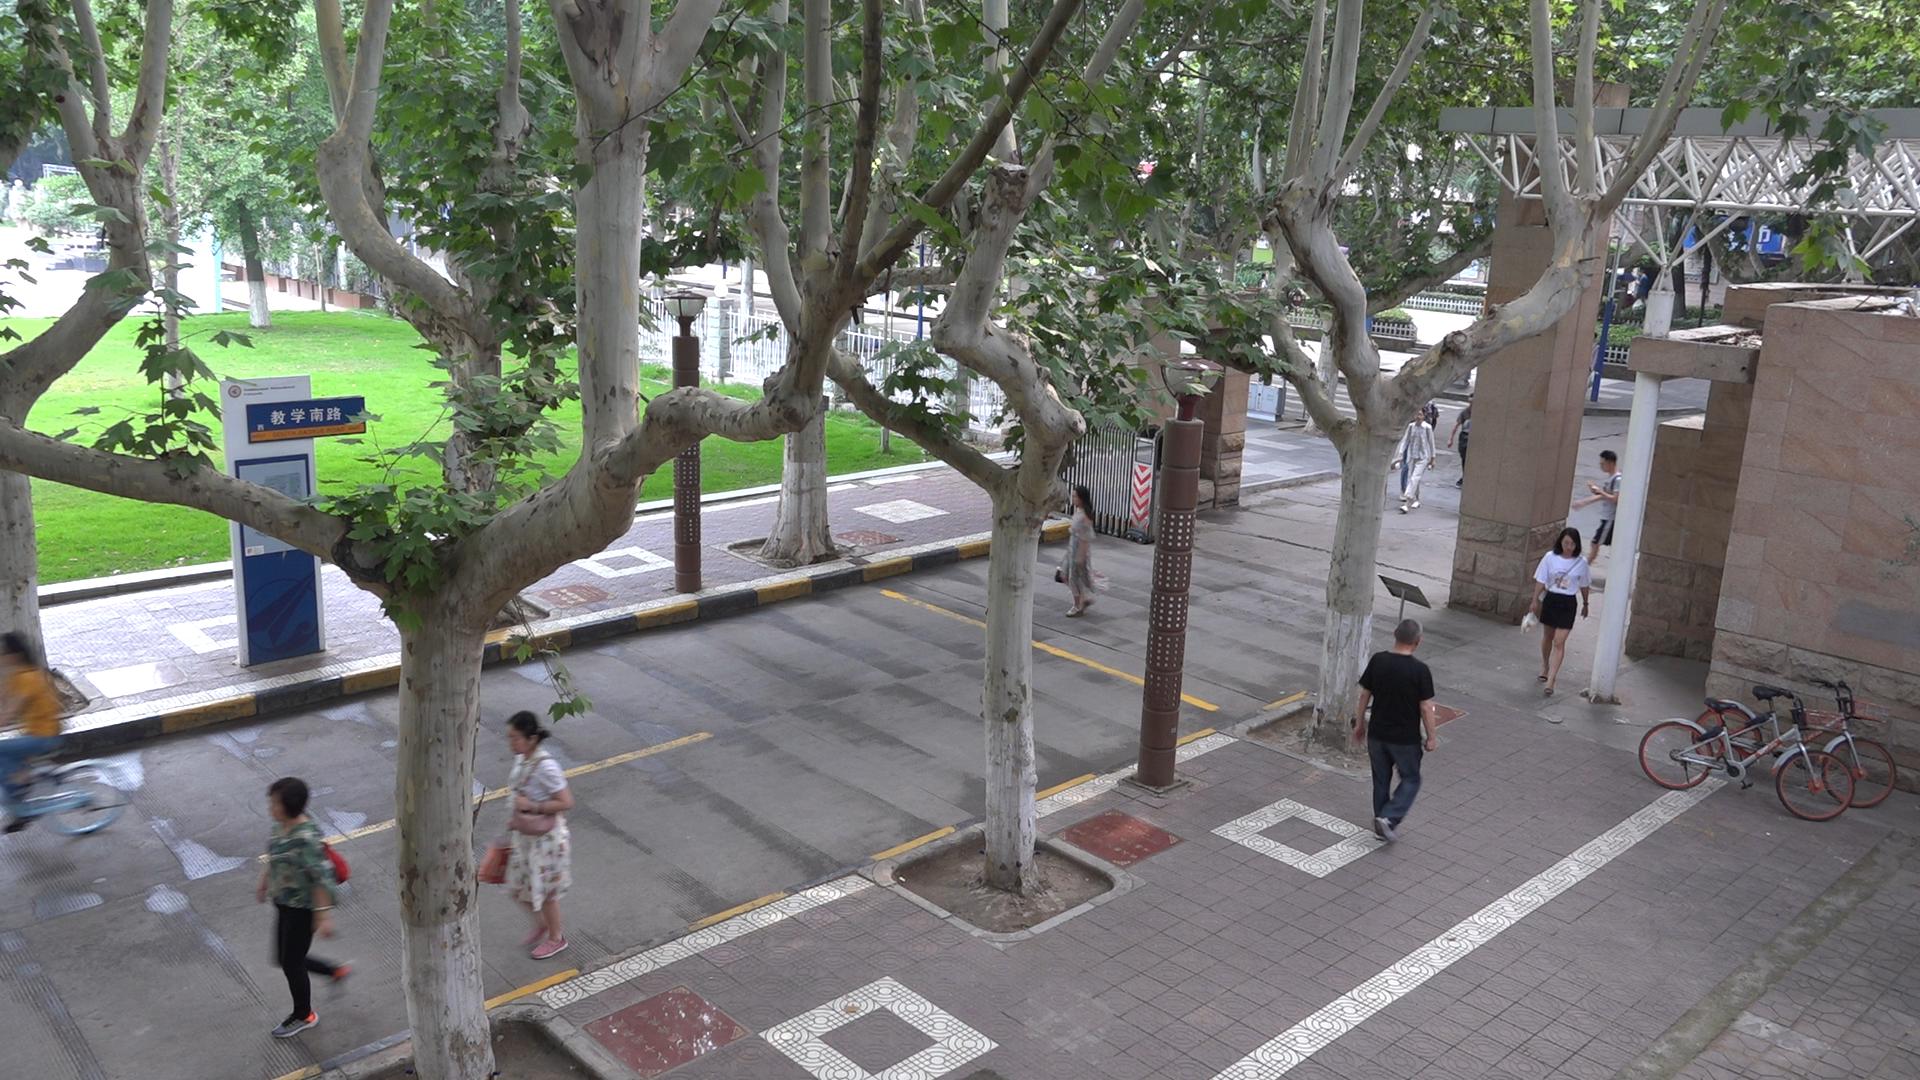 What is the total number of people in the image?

9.